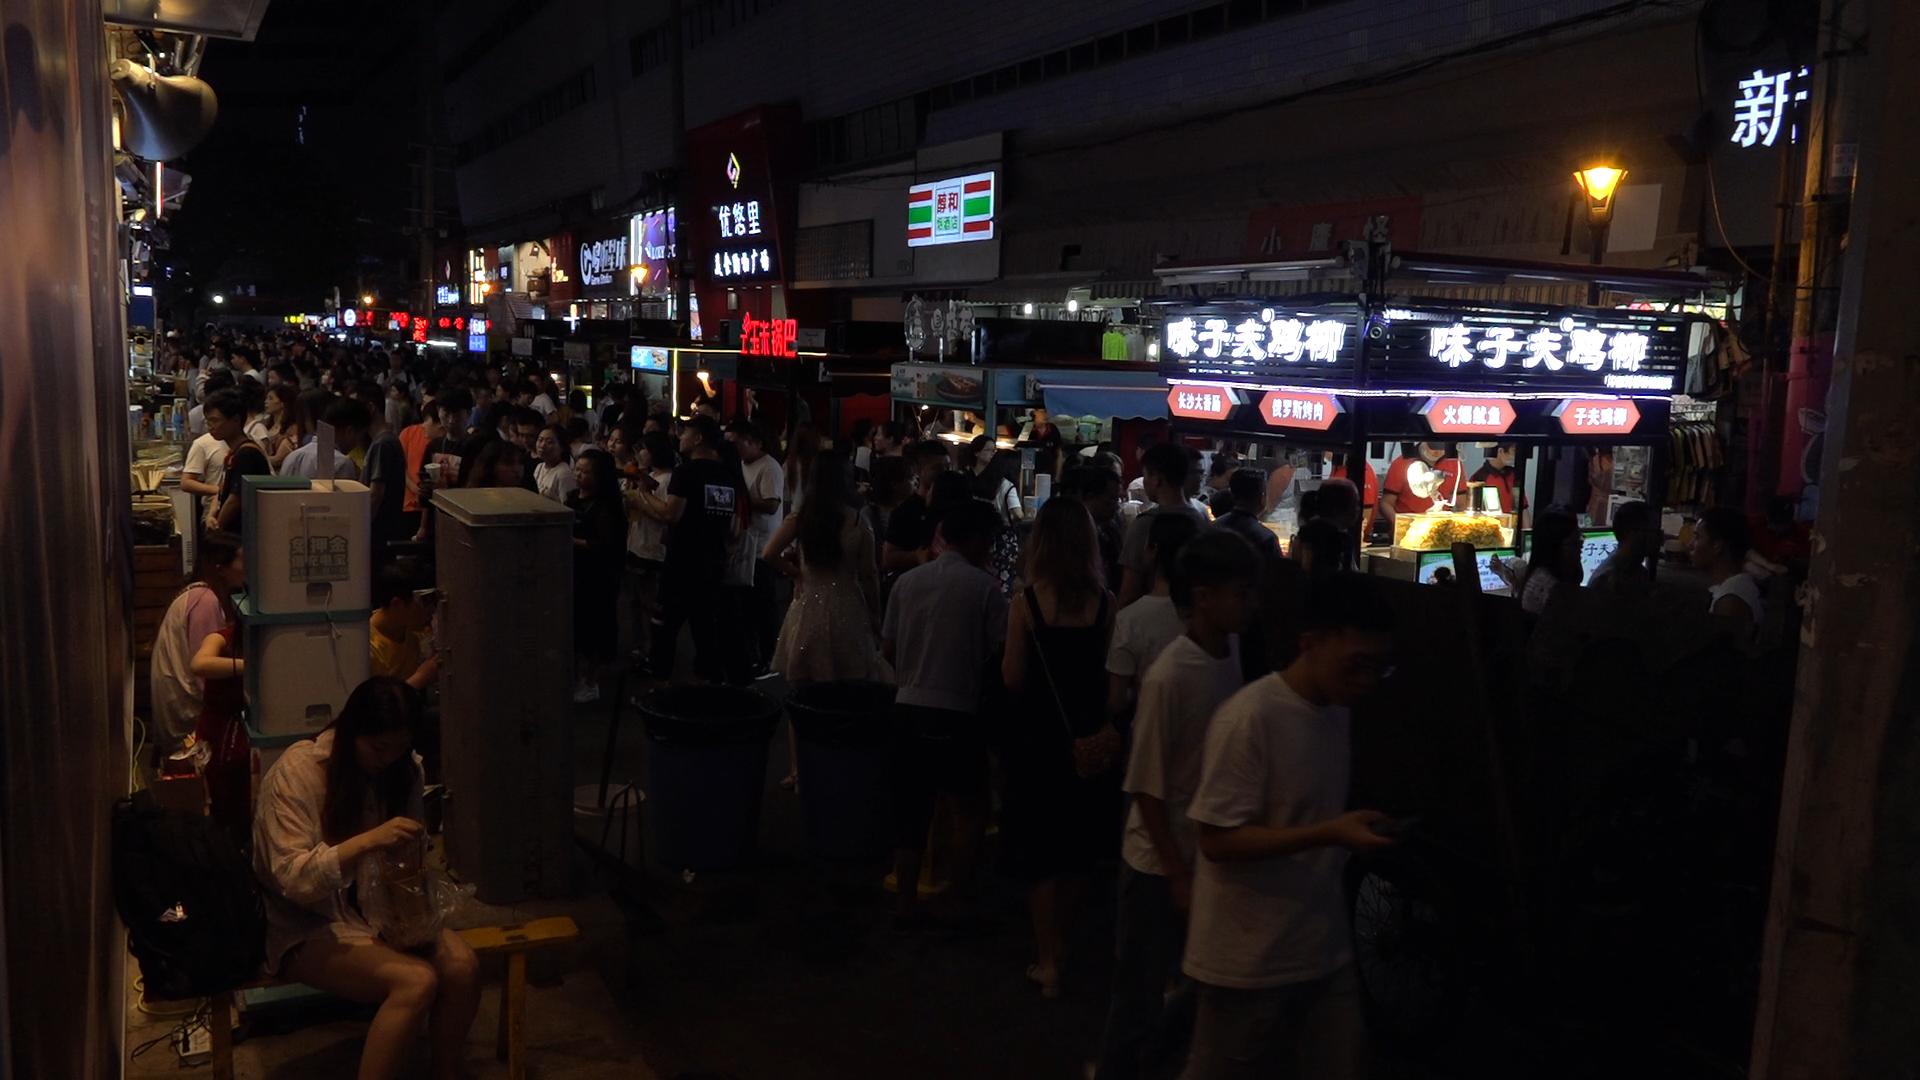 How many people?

101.